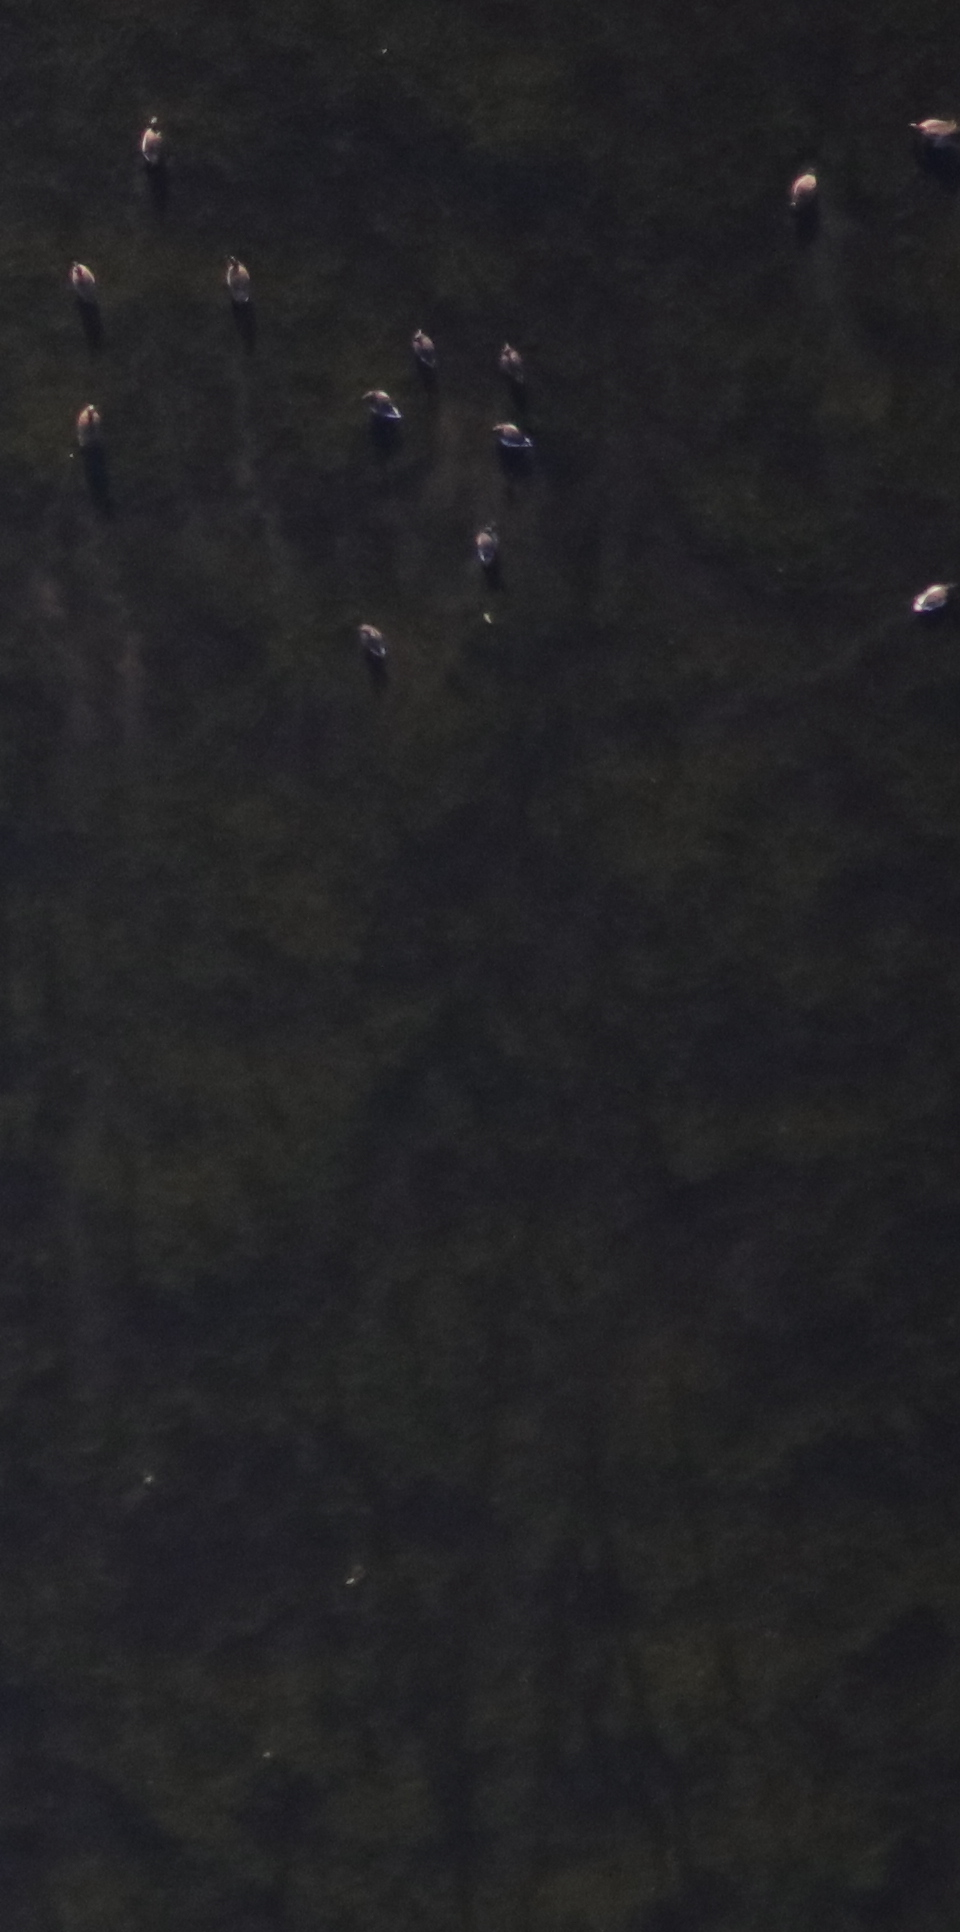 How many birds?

13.